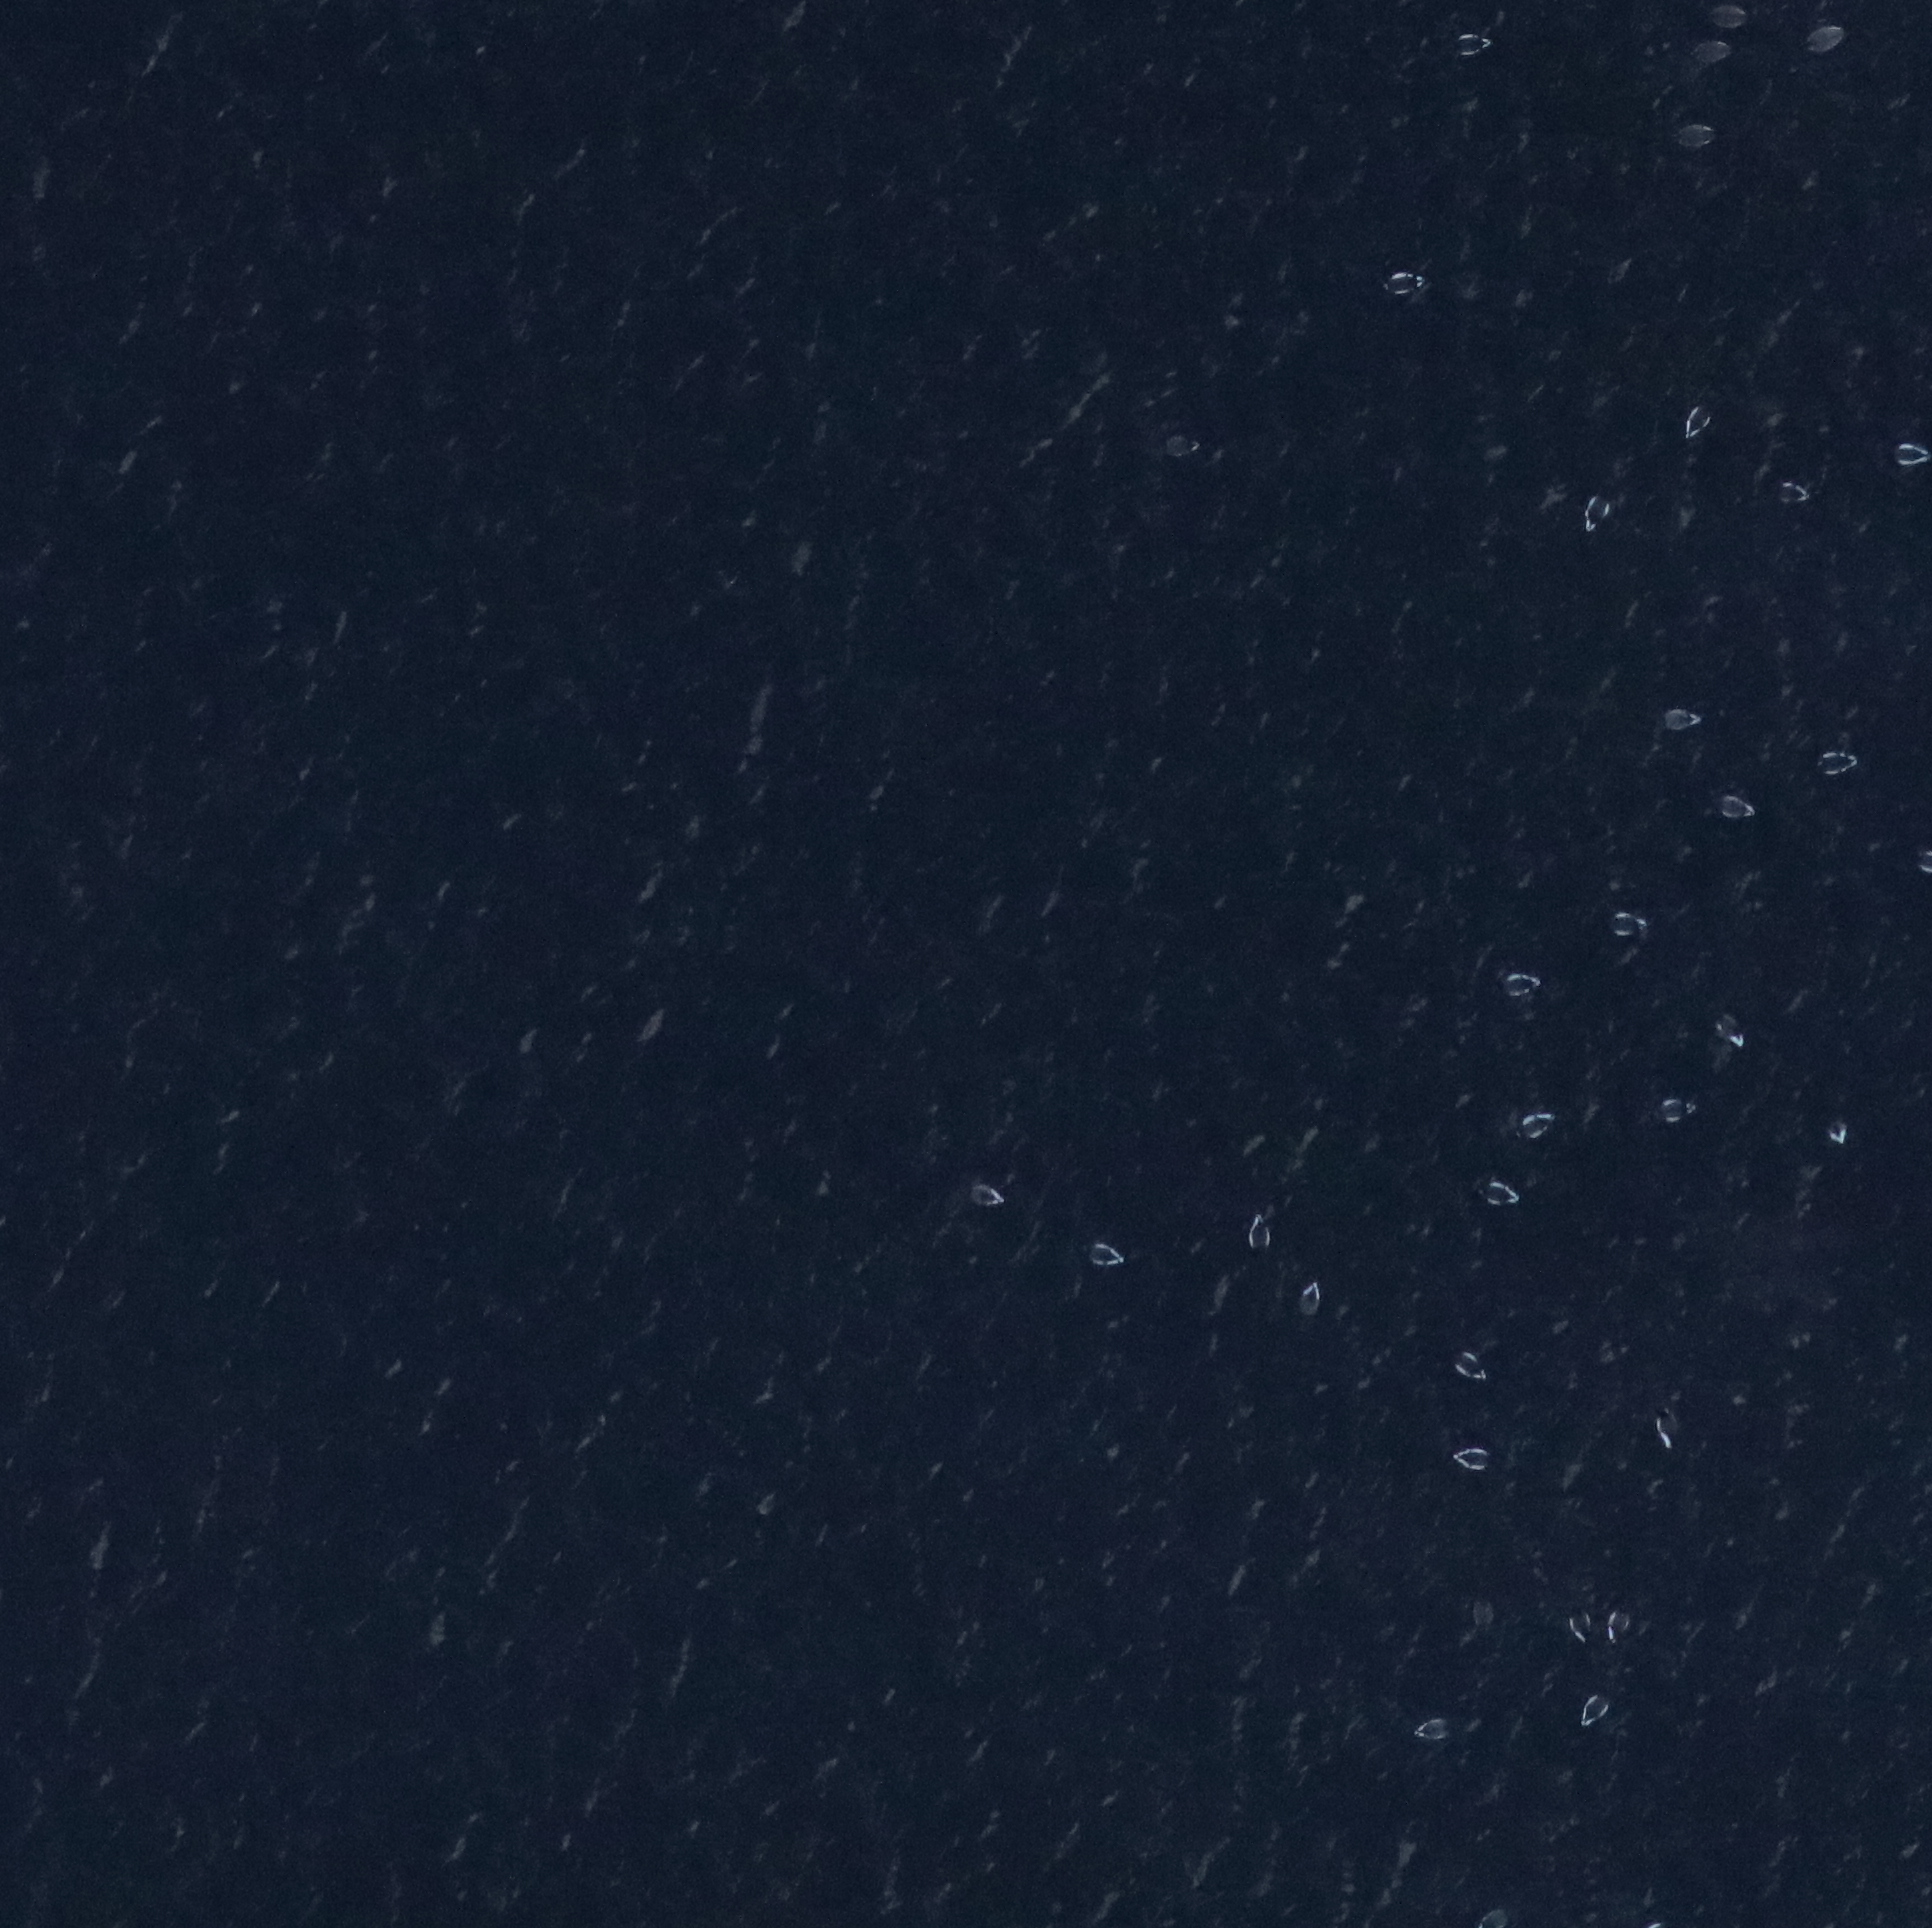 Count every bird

32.